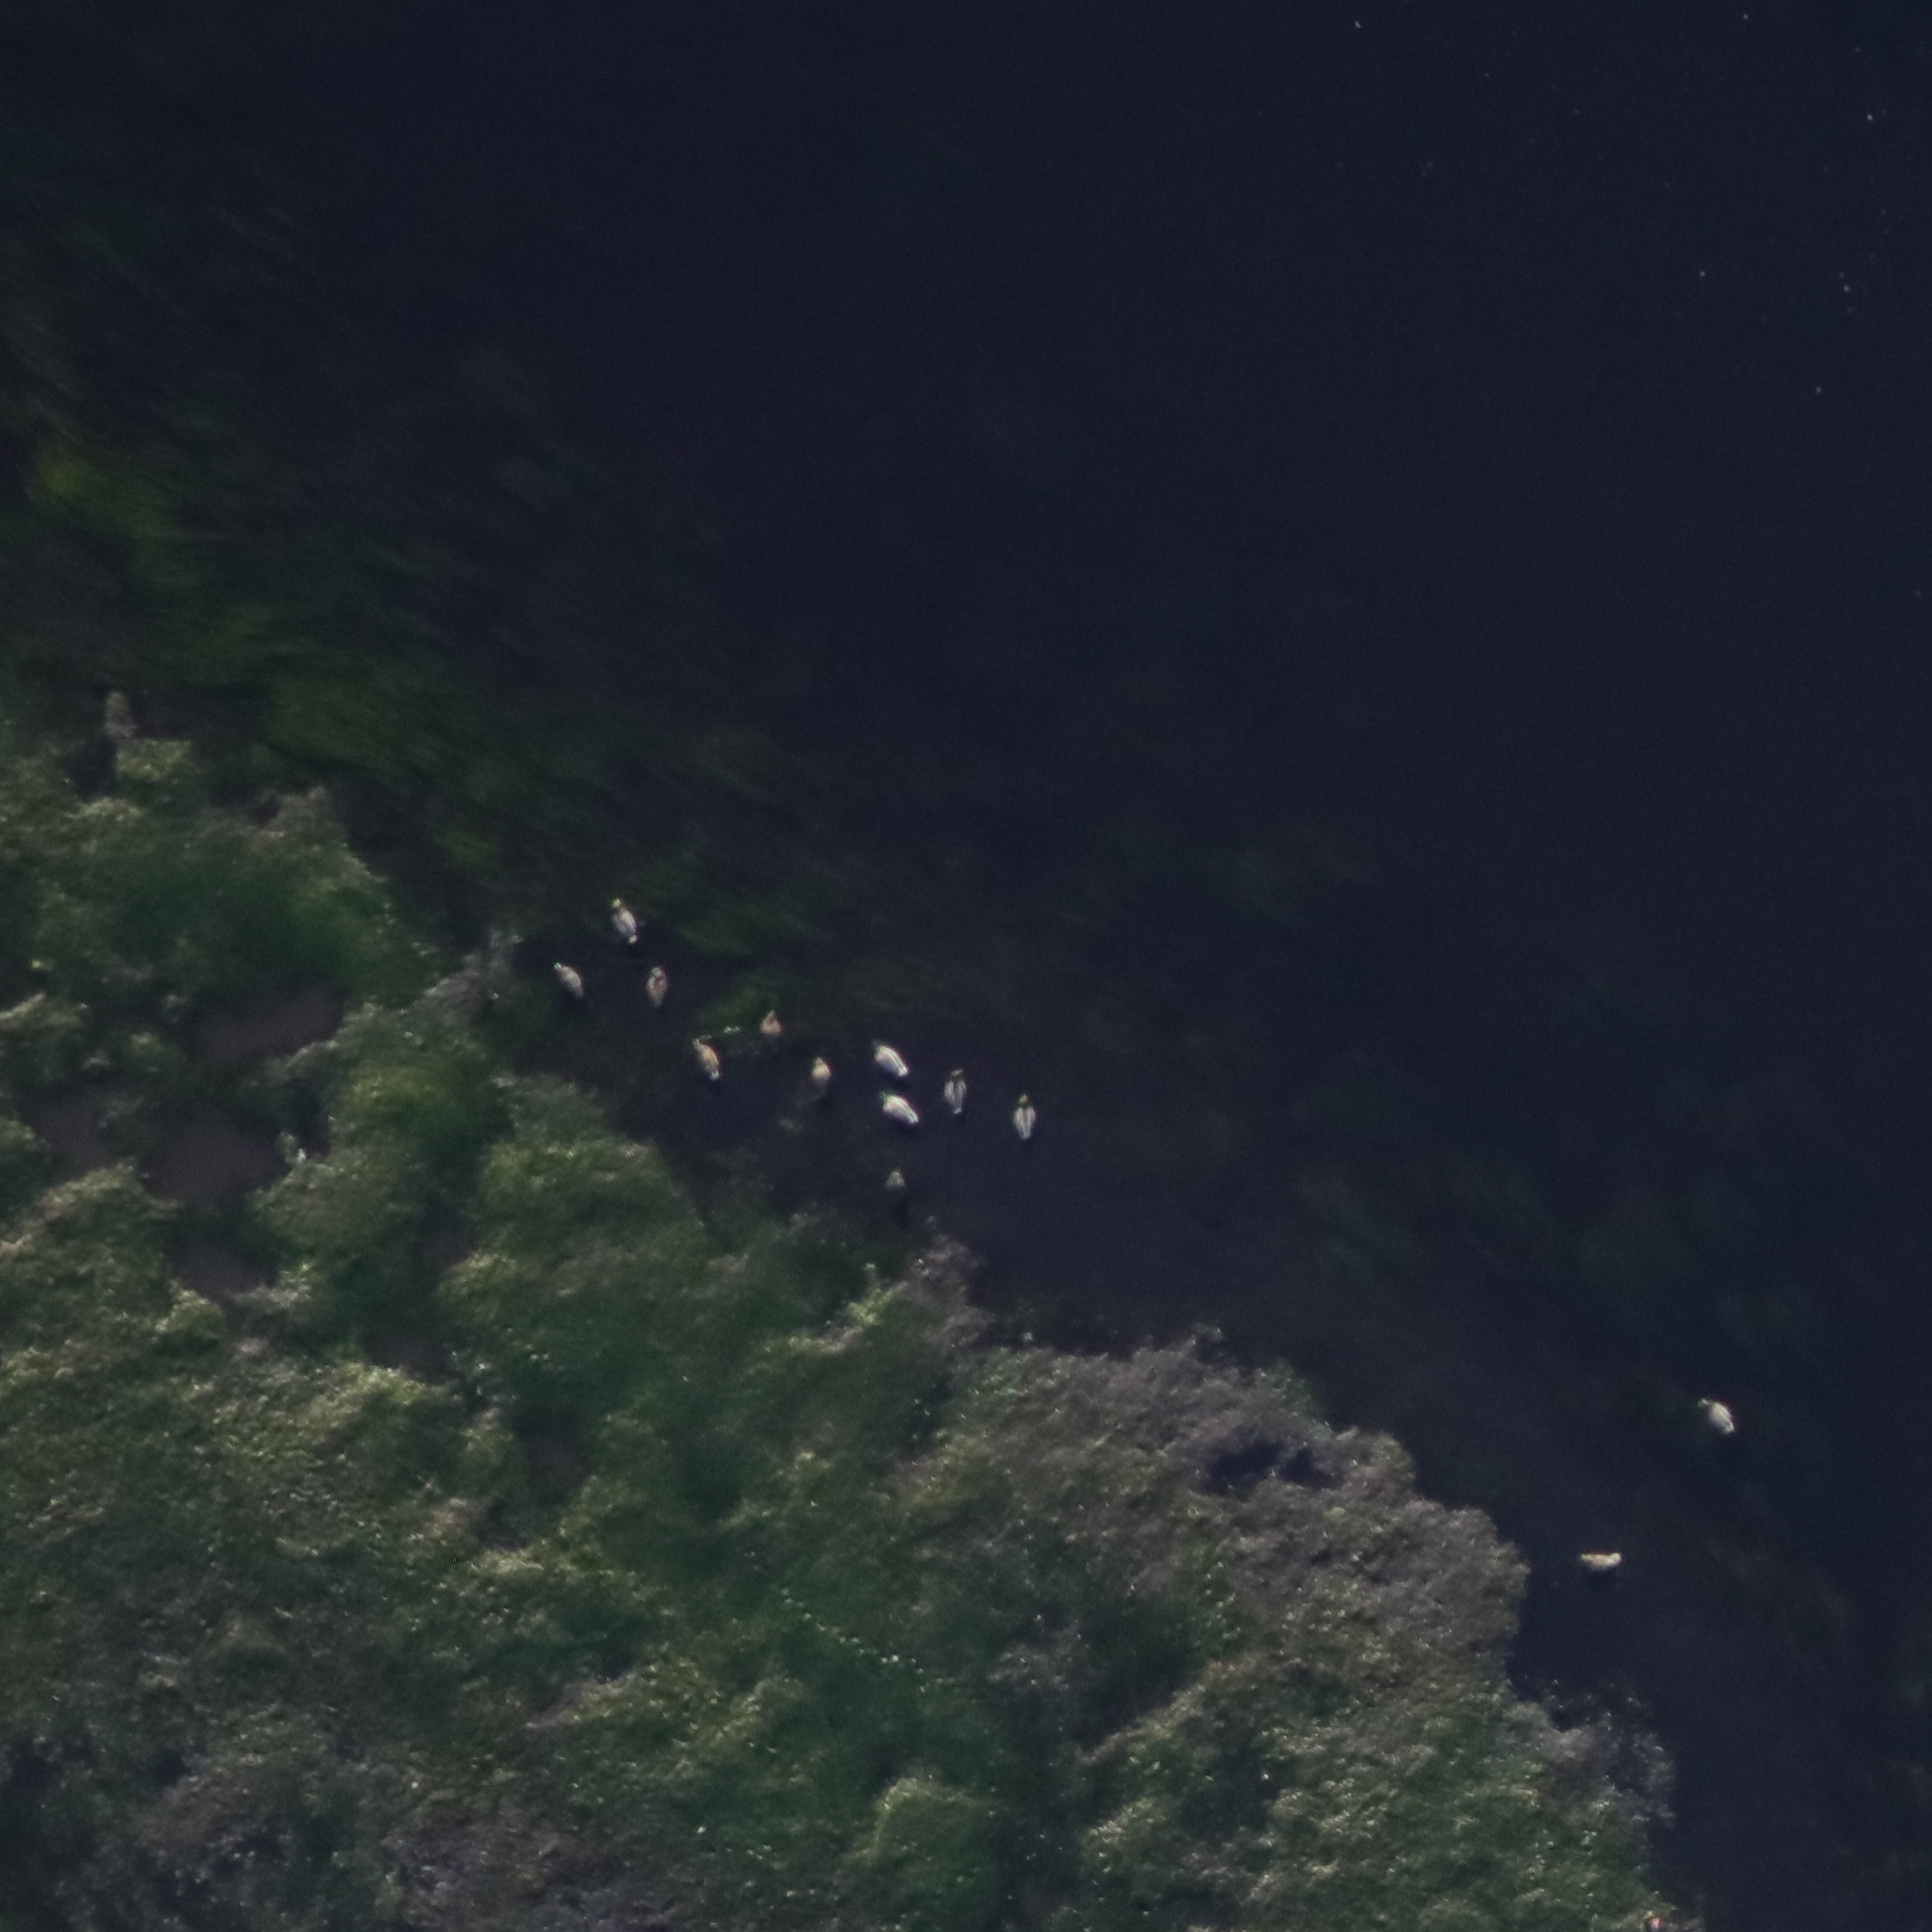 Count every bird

14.